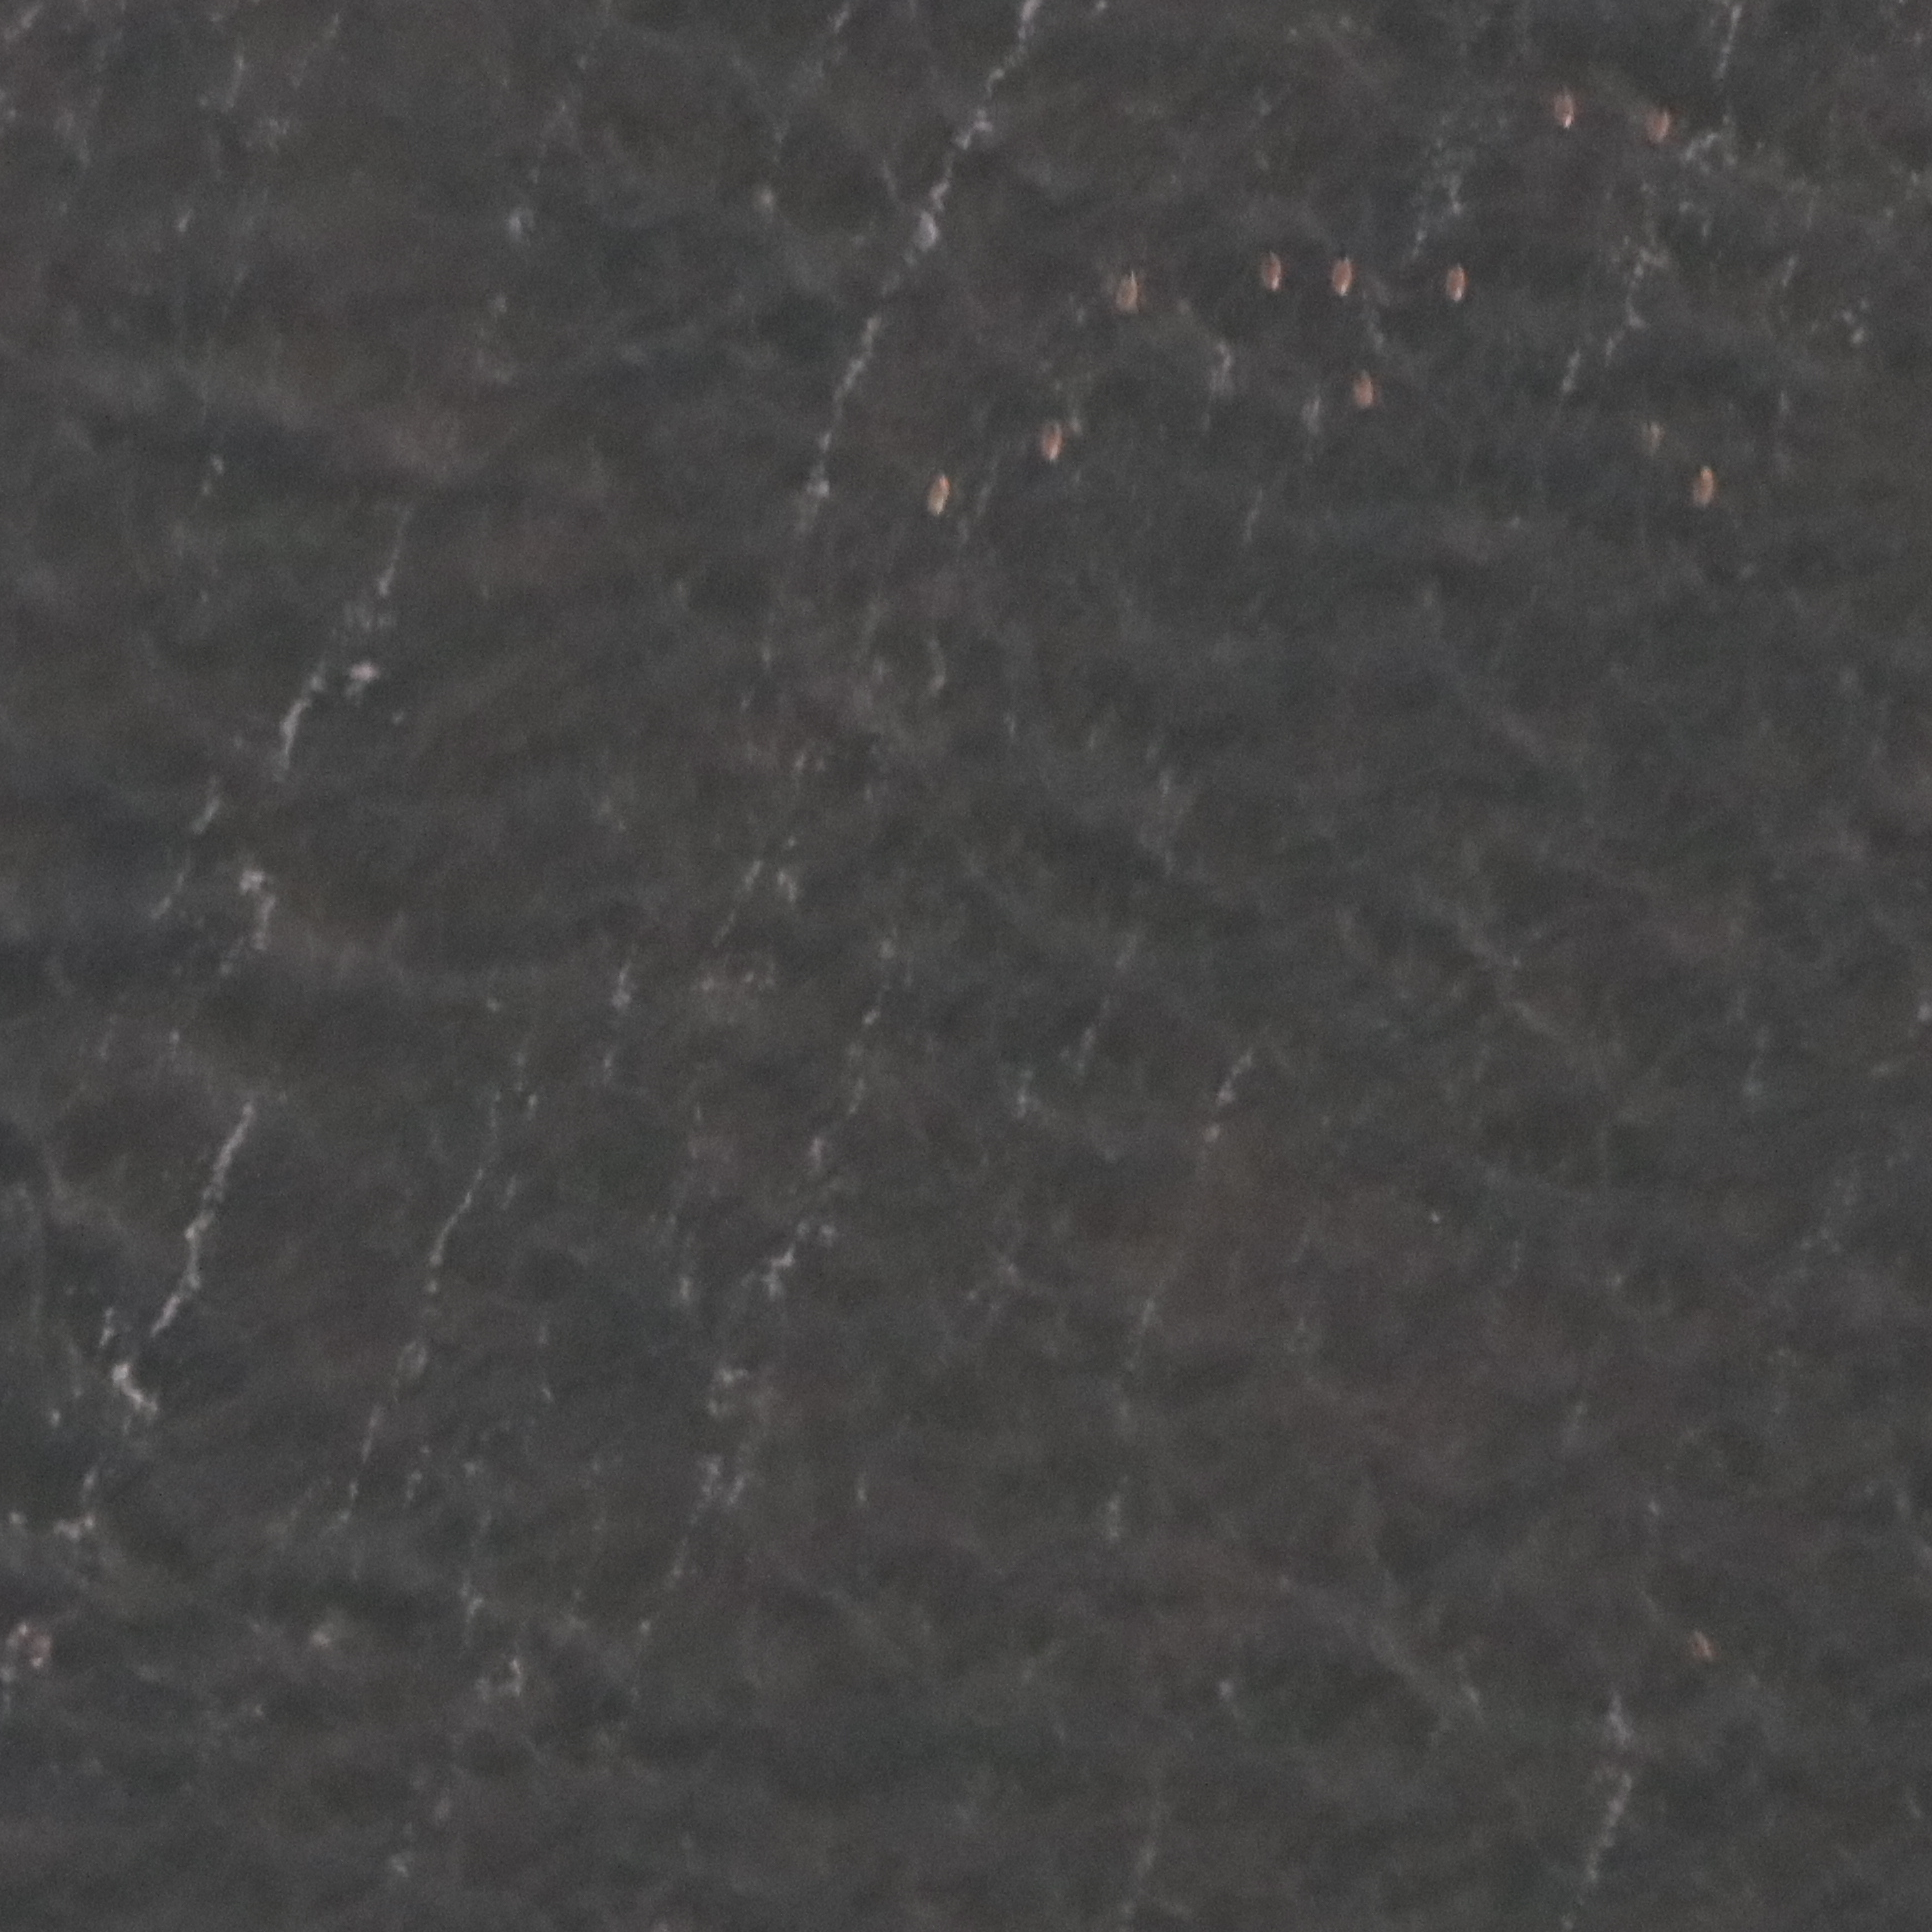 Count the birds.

11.